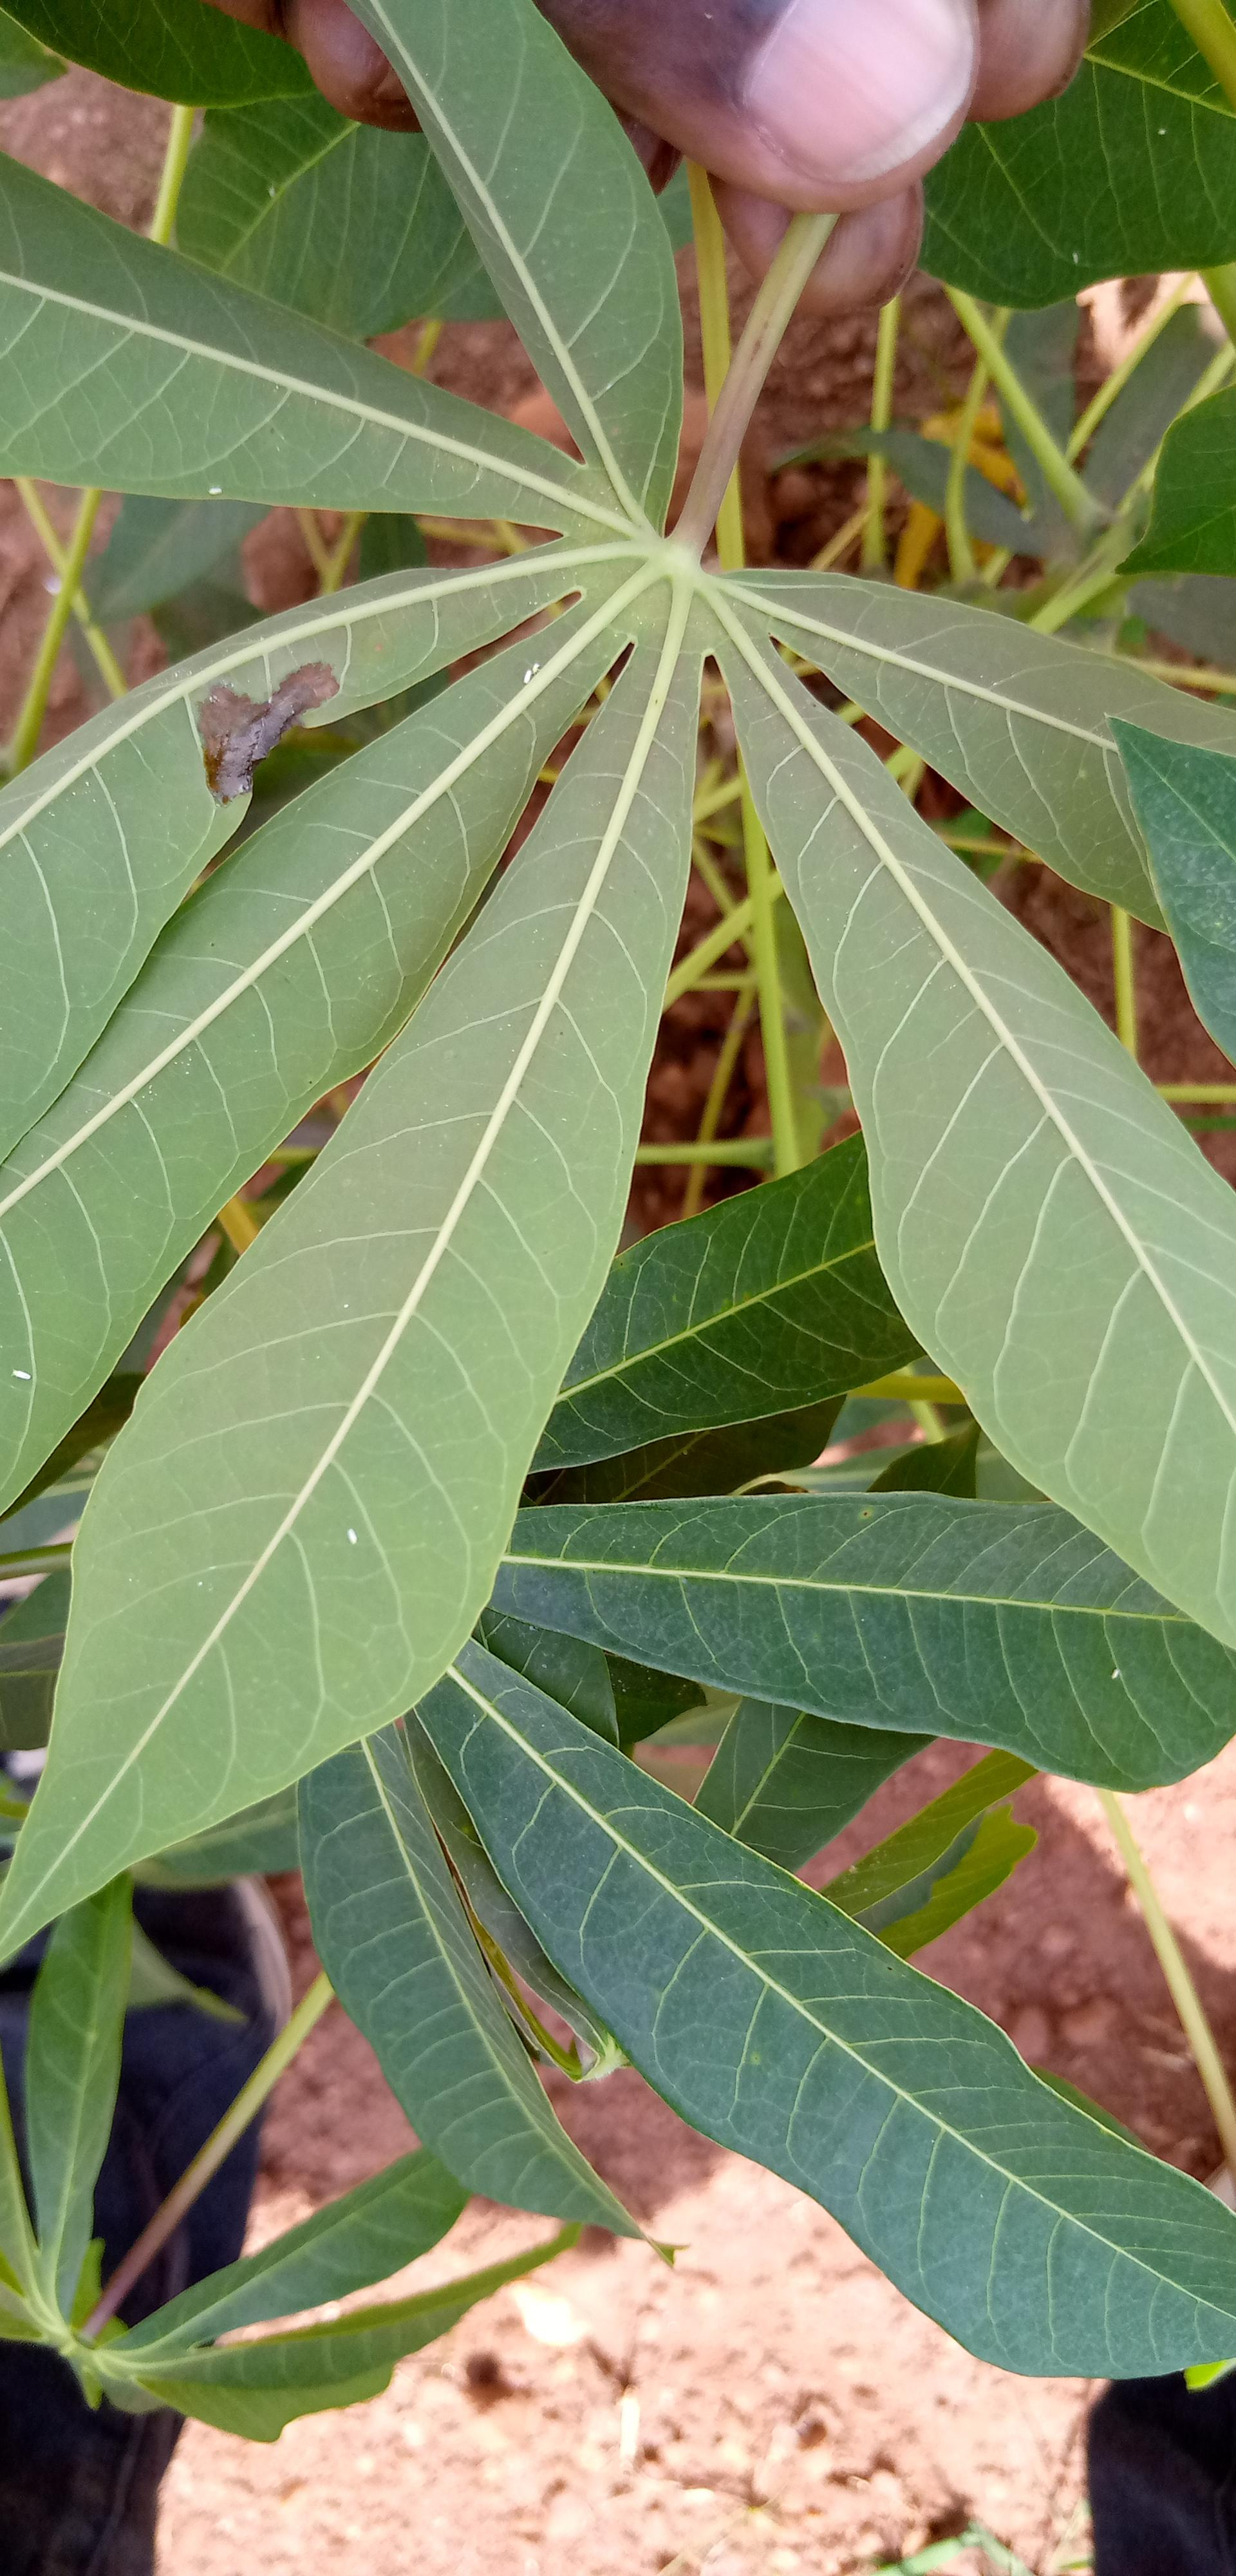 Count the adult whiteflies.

8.